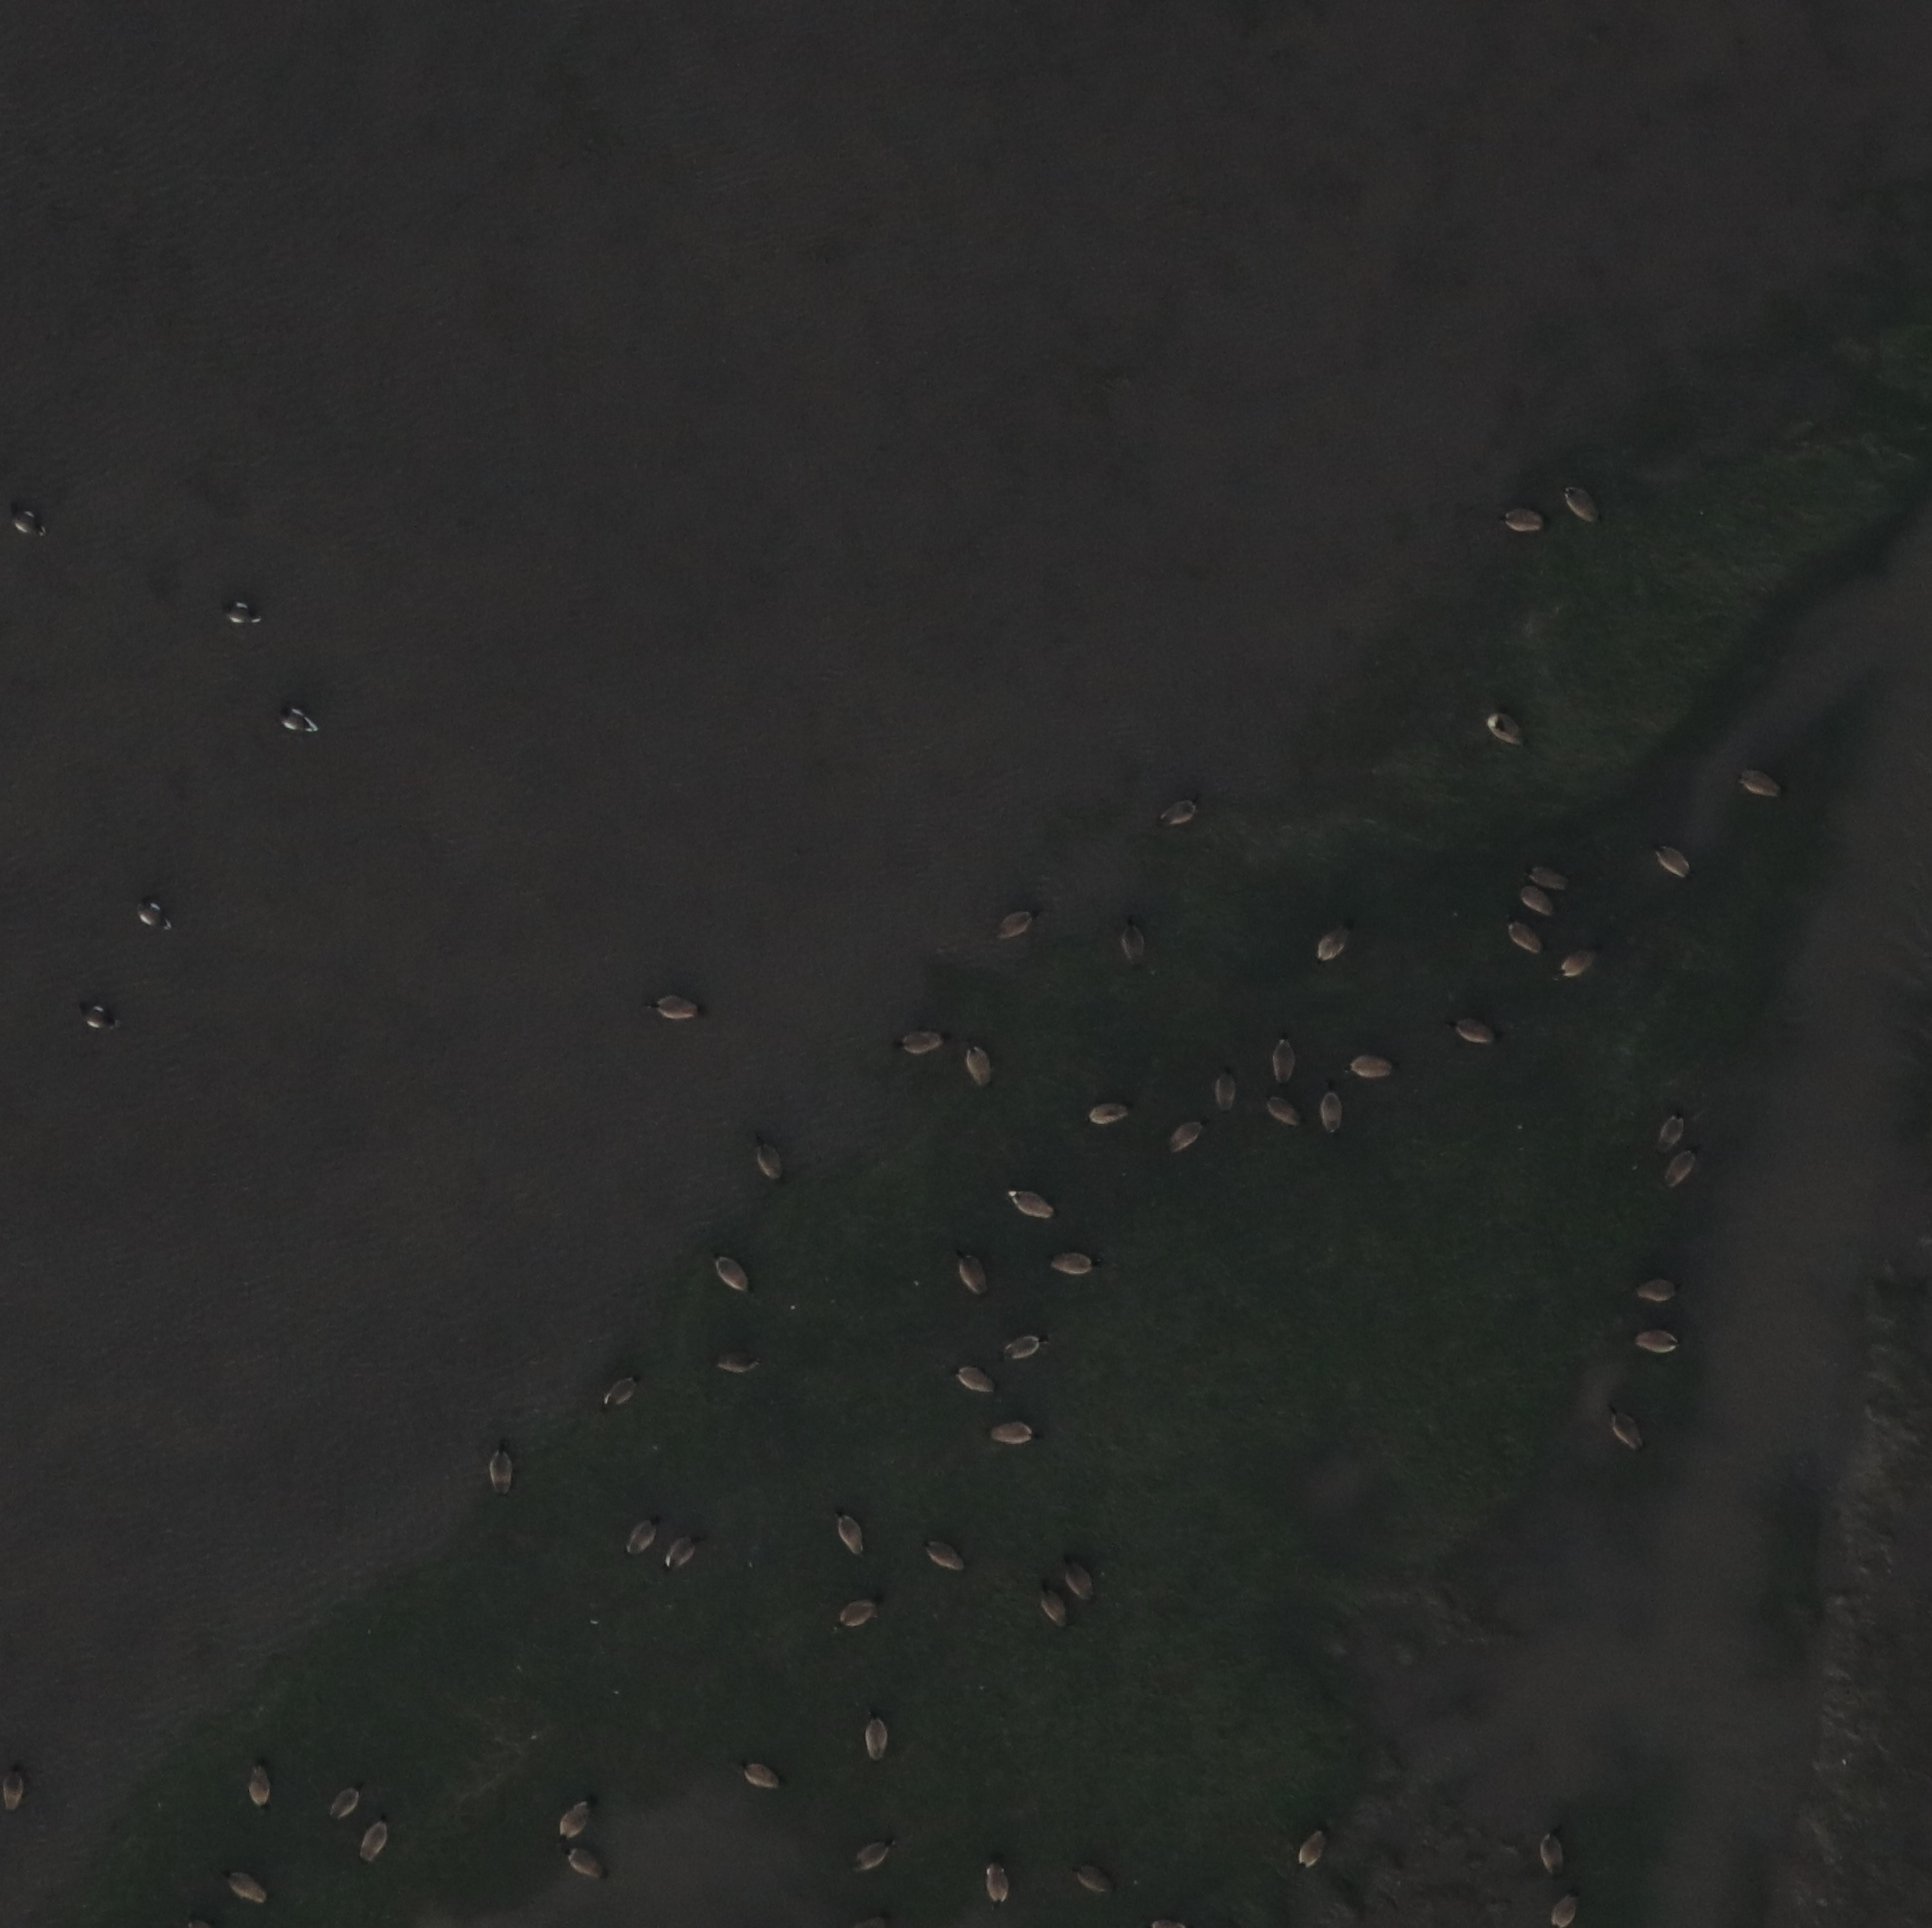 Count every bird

67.